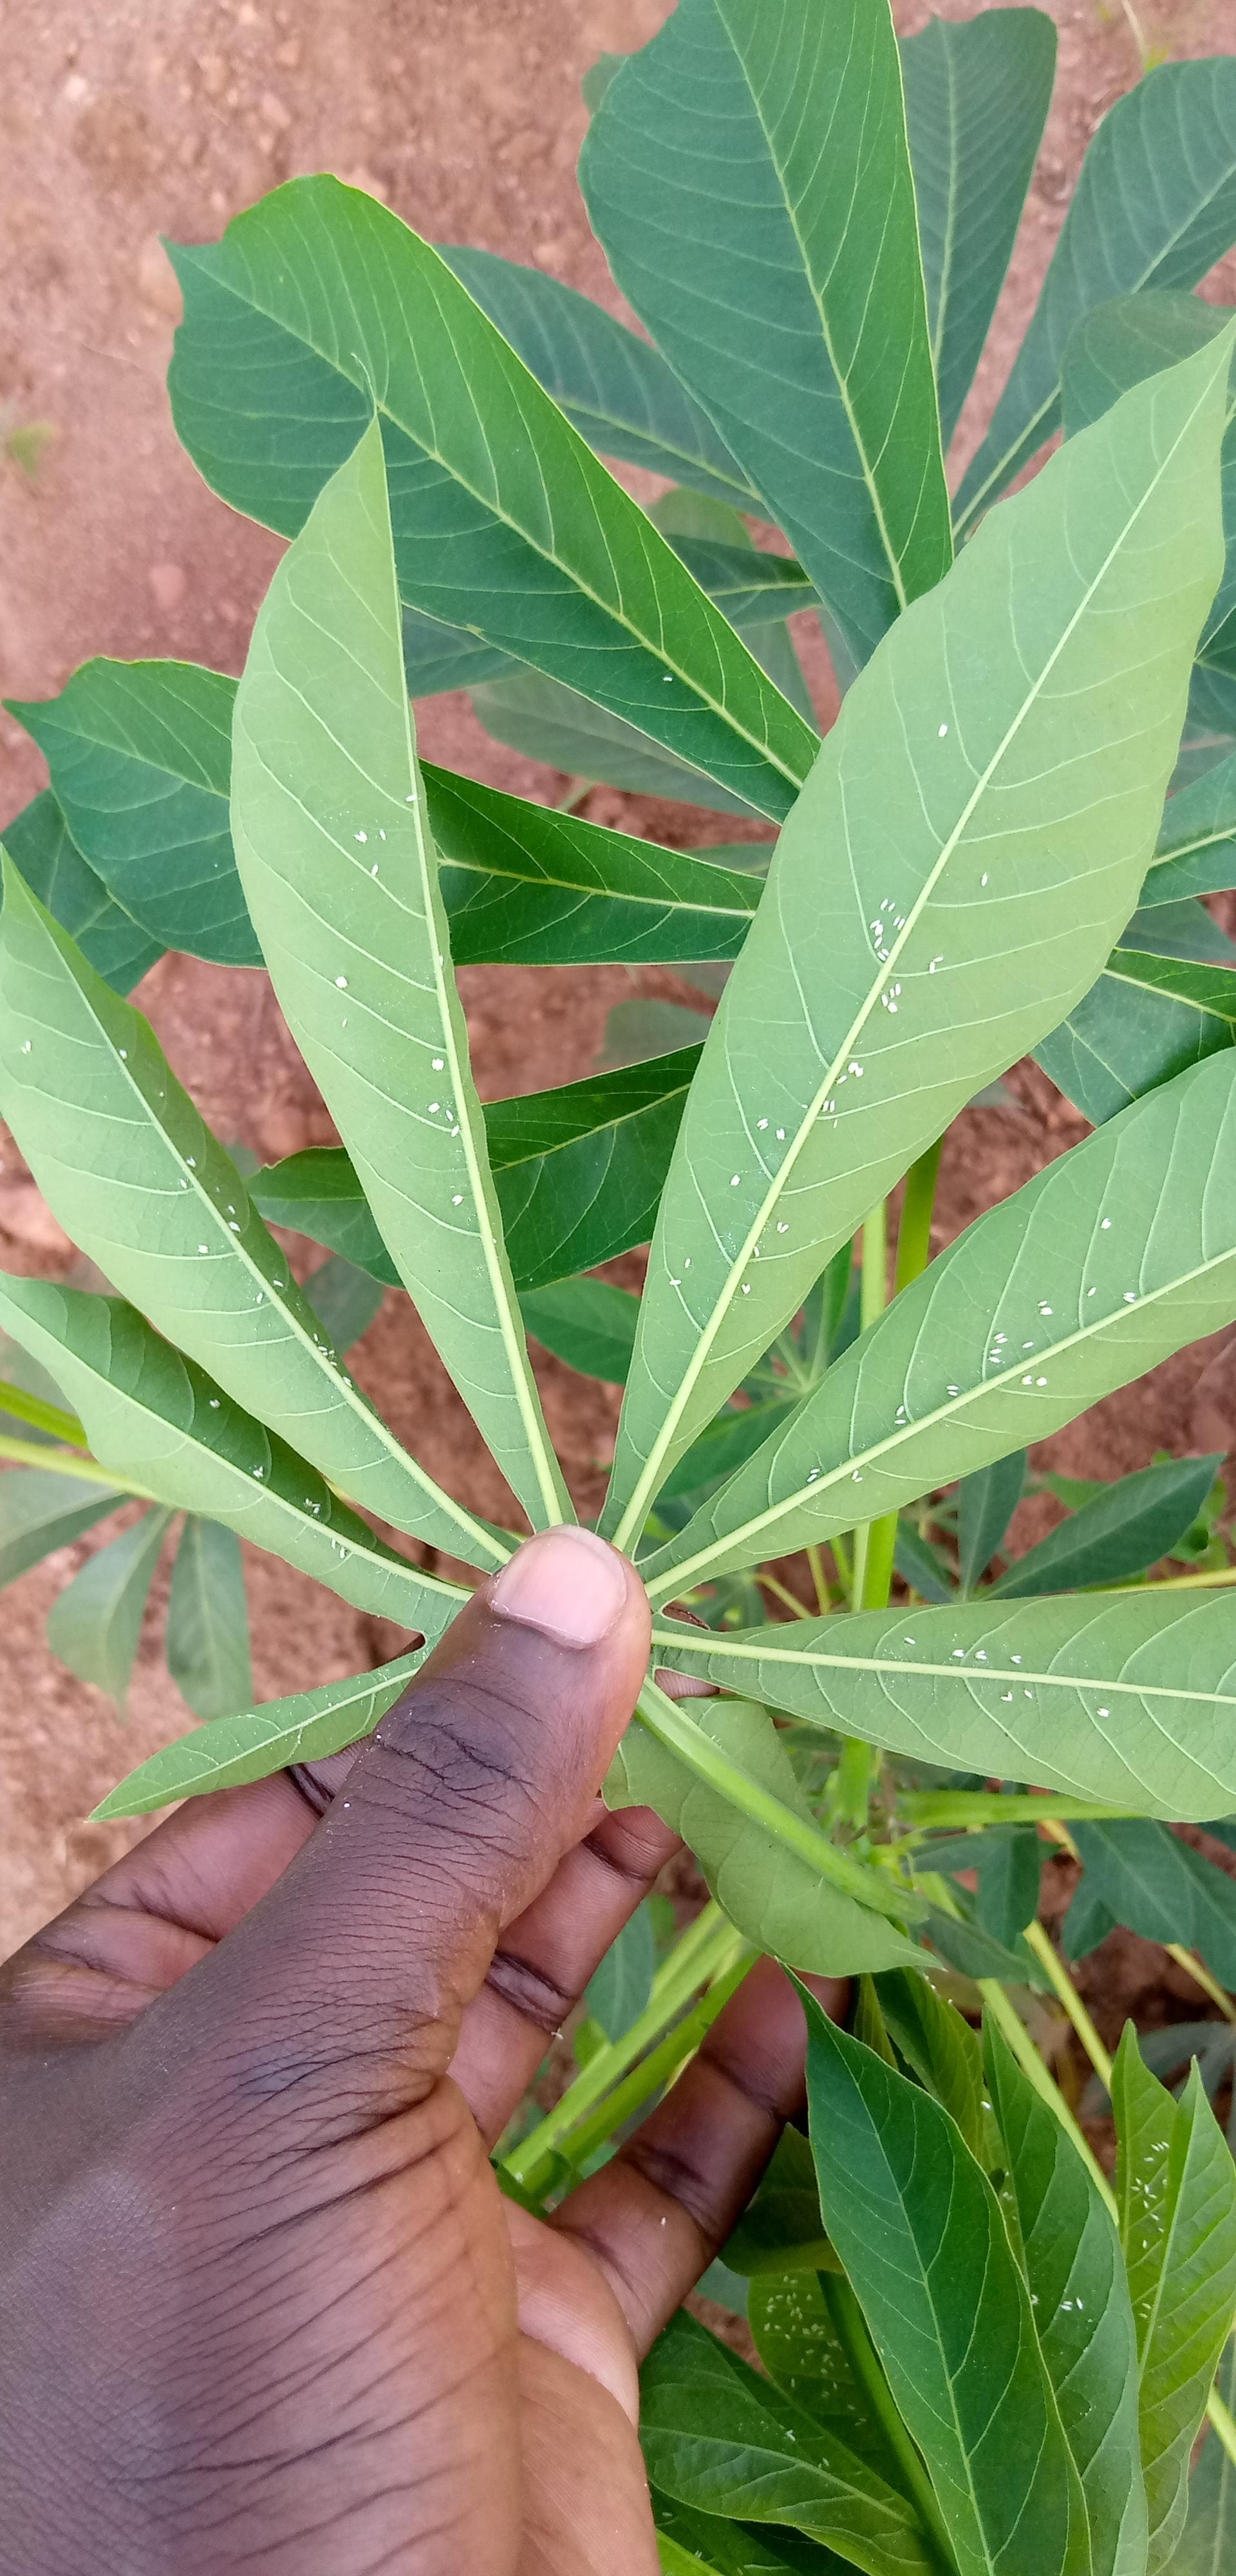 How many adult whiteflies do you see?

129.